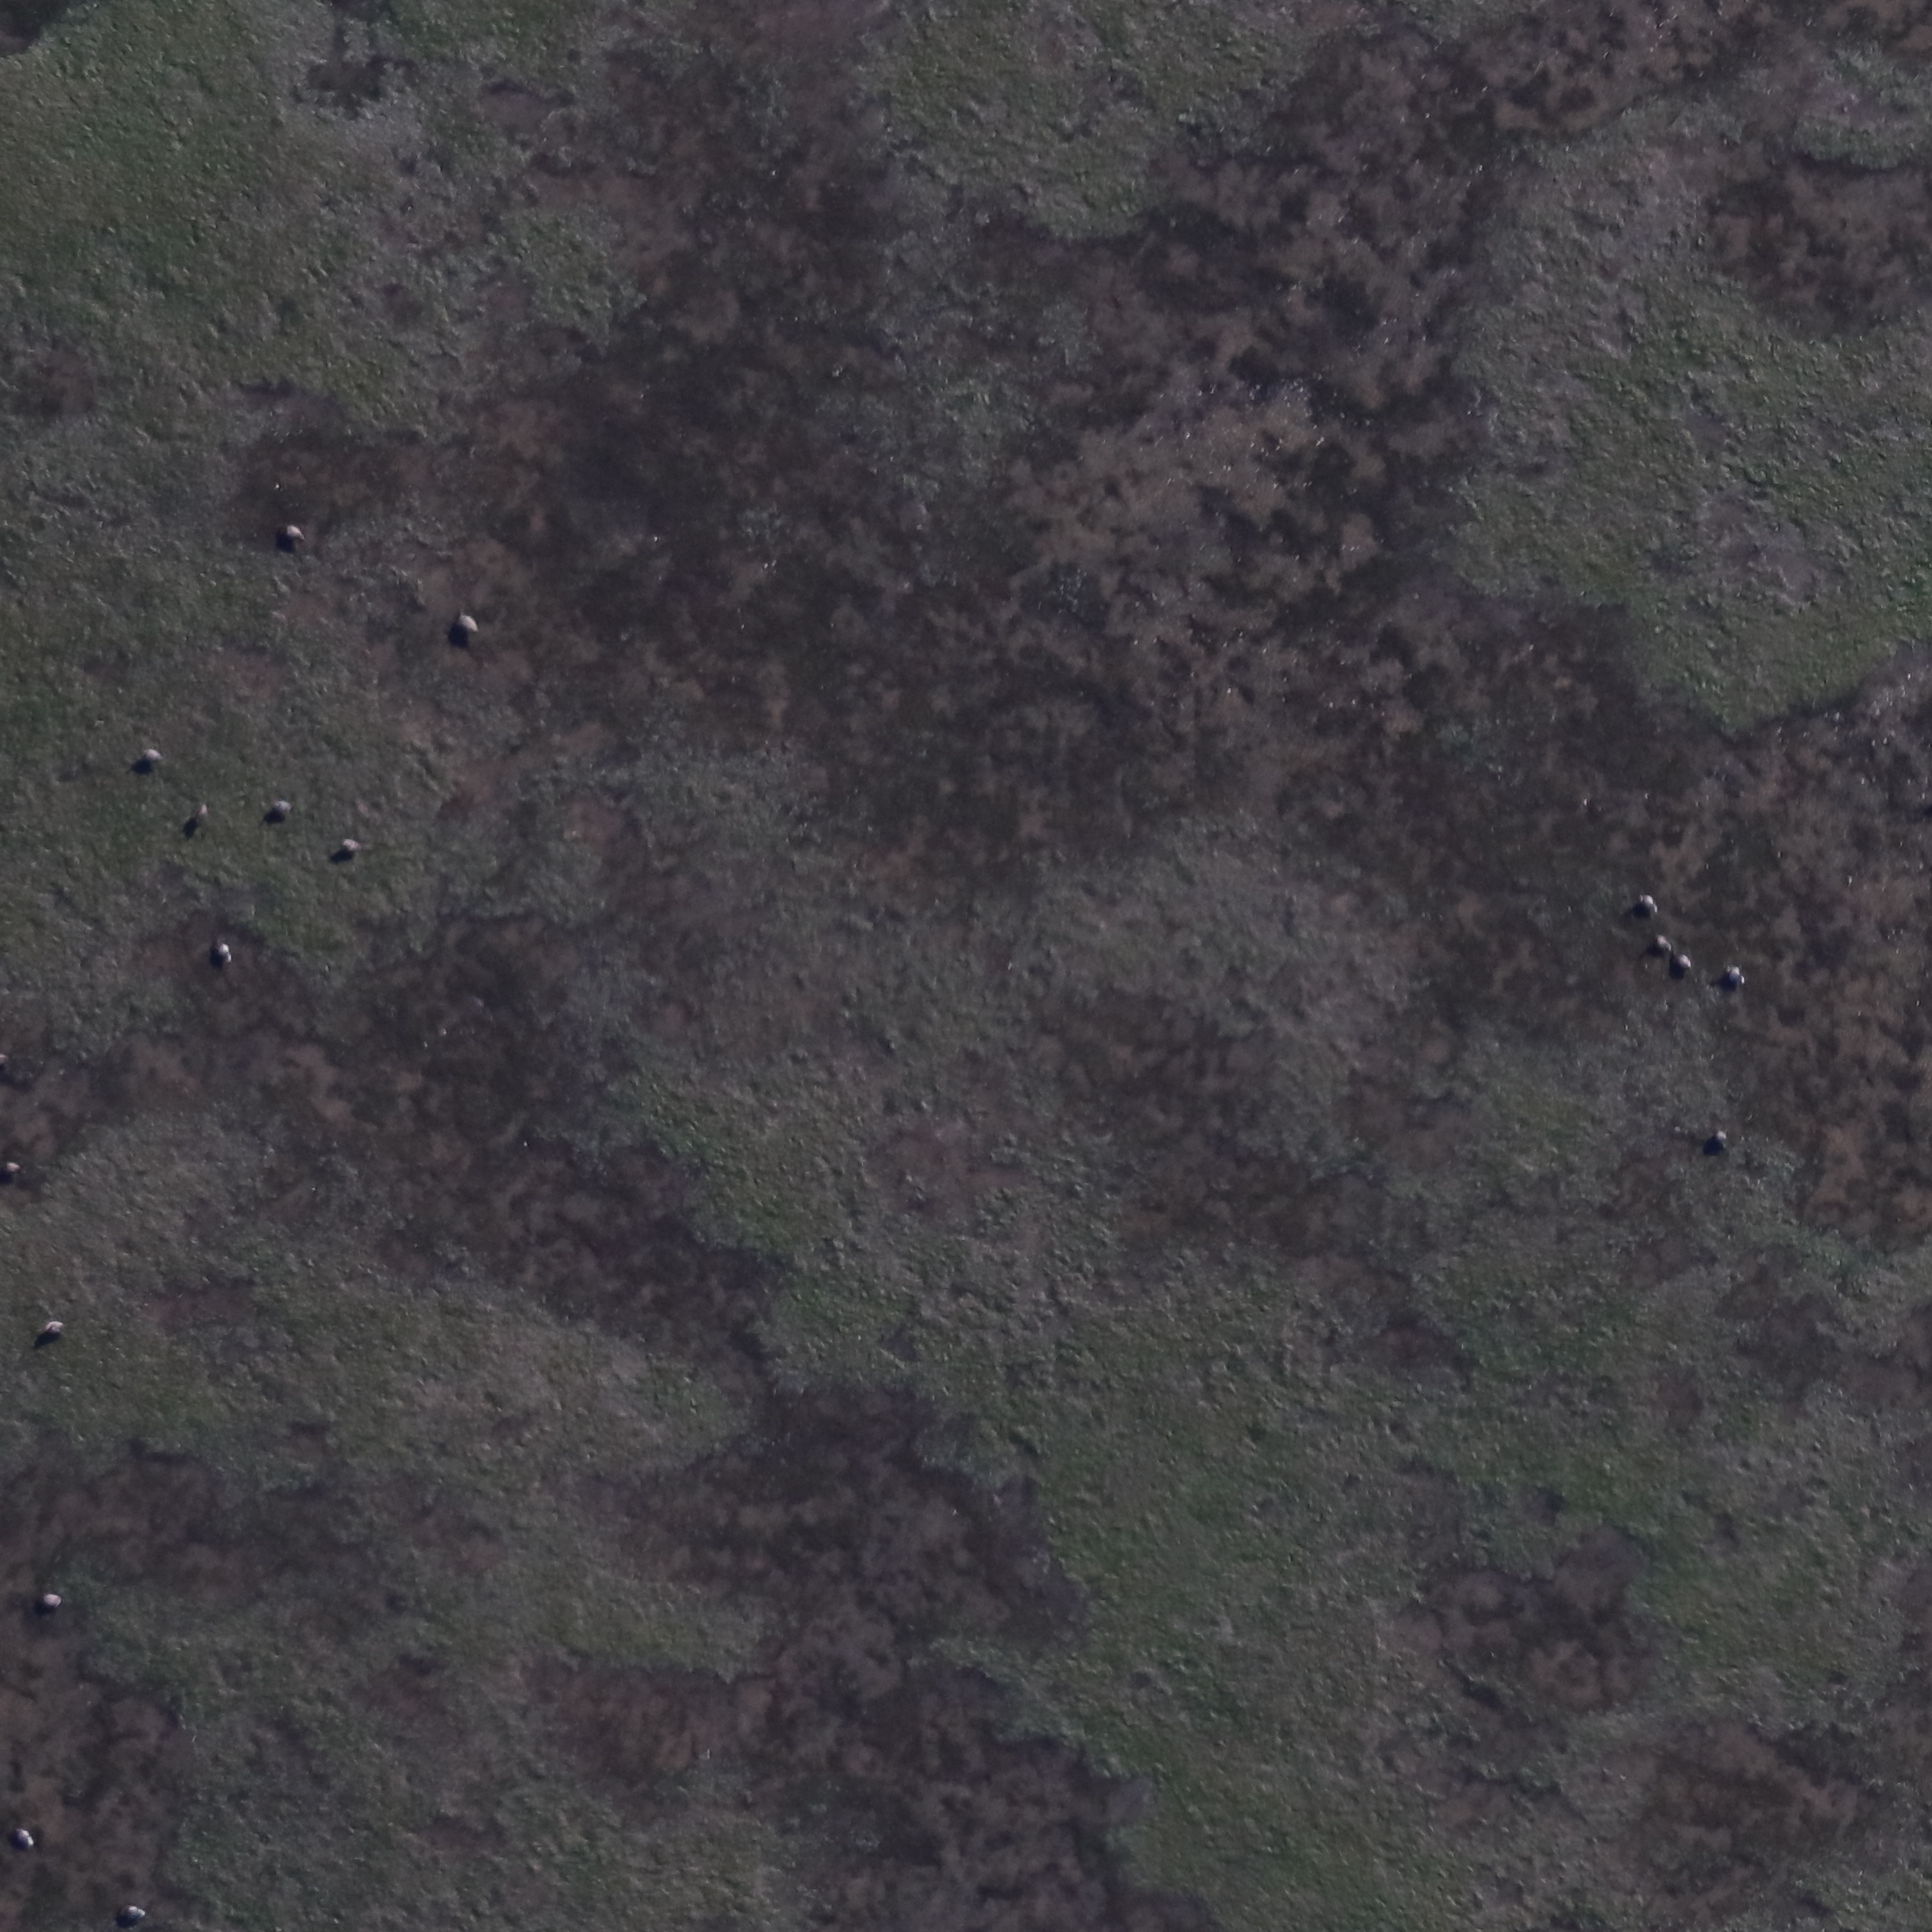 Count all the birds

17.